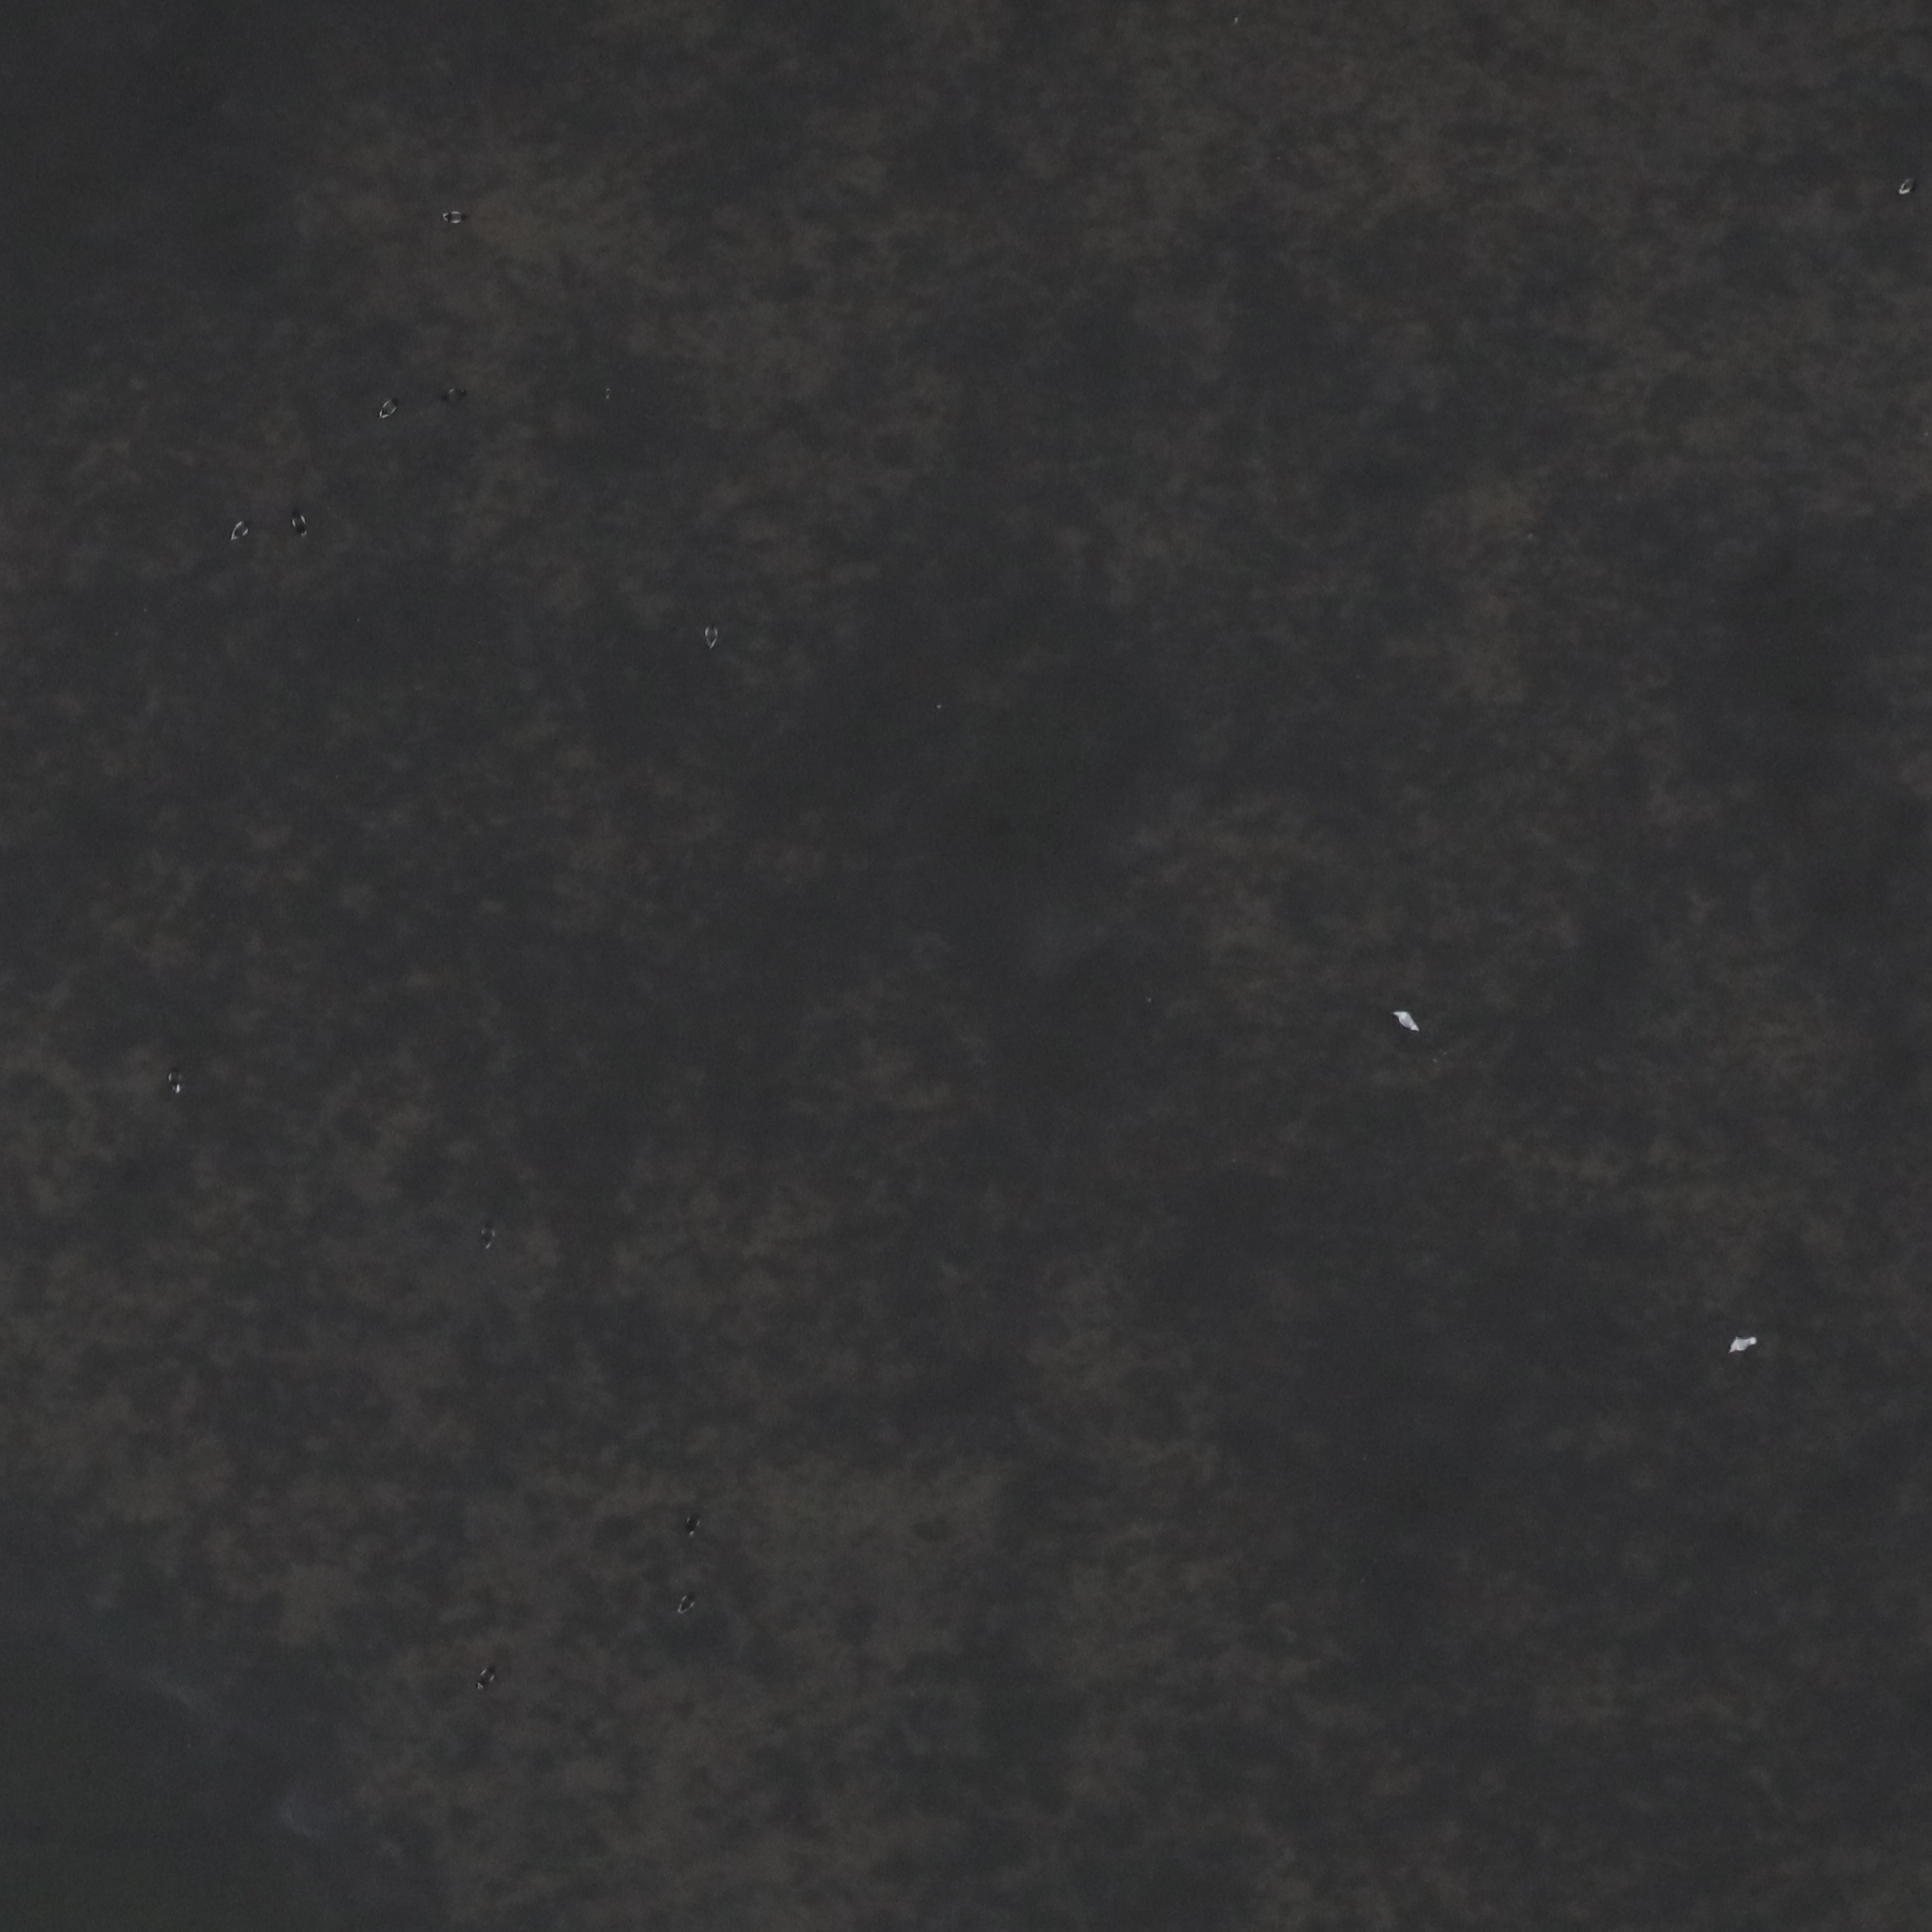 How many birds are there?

13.